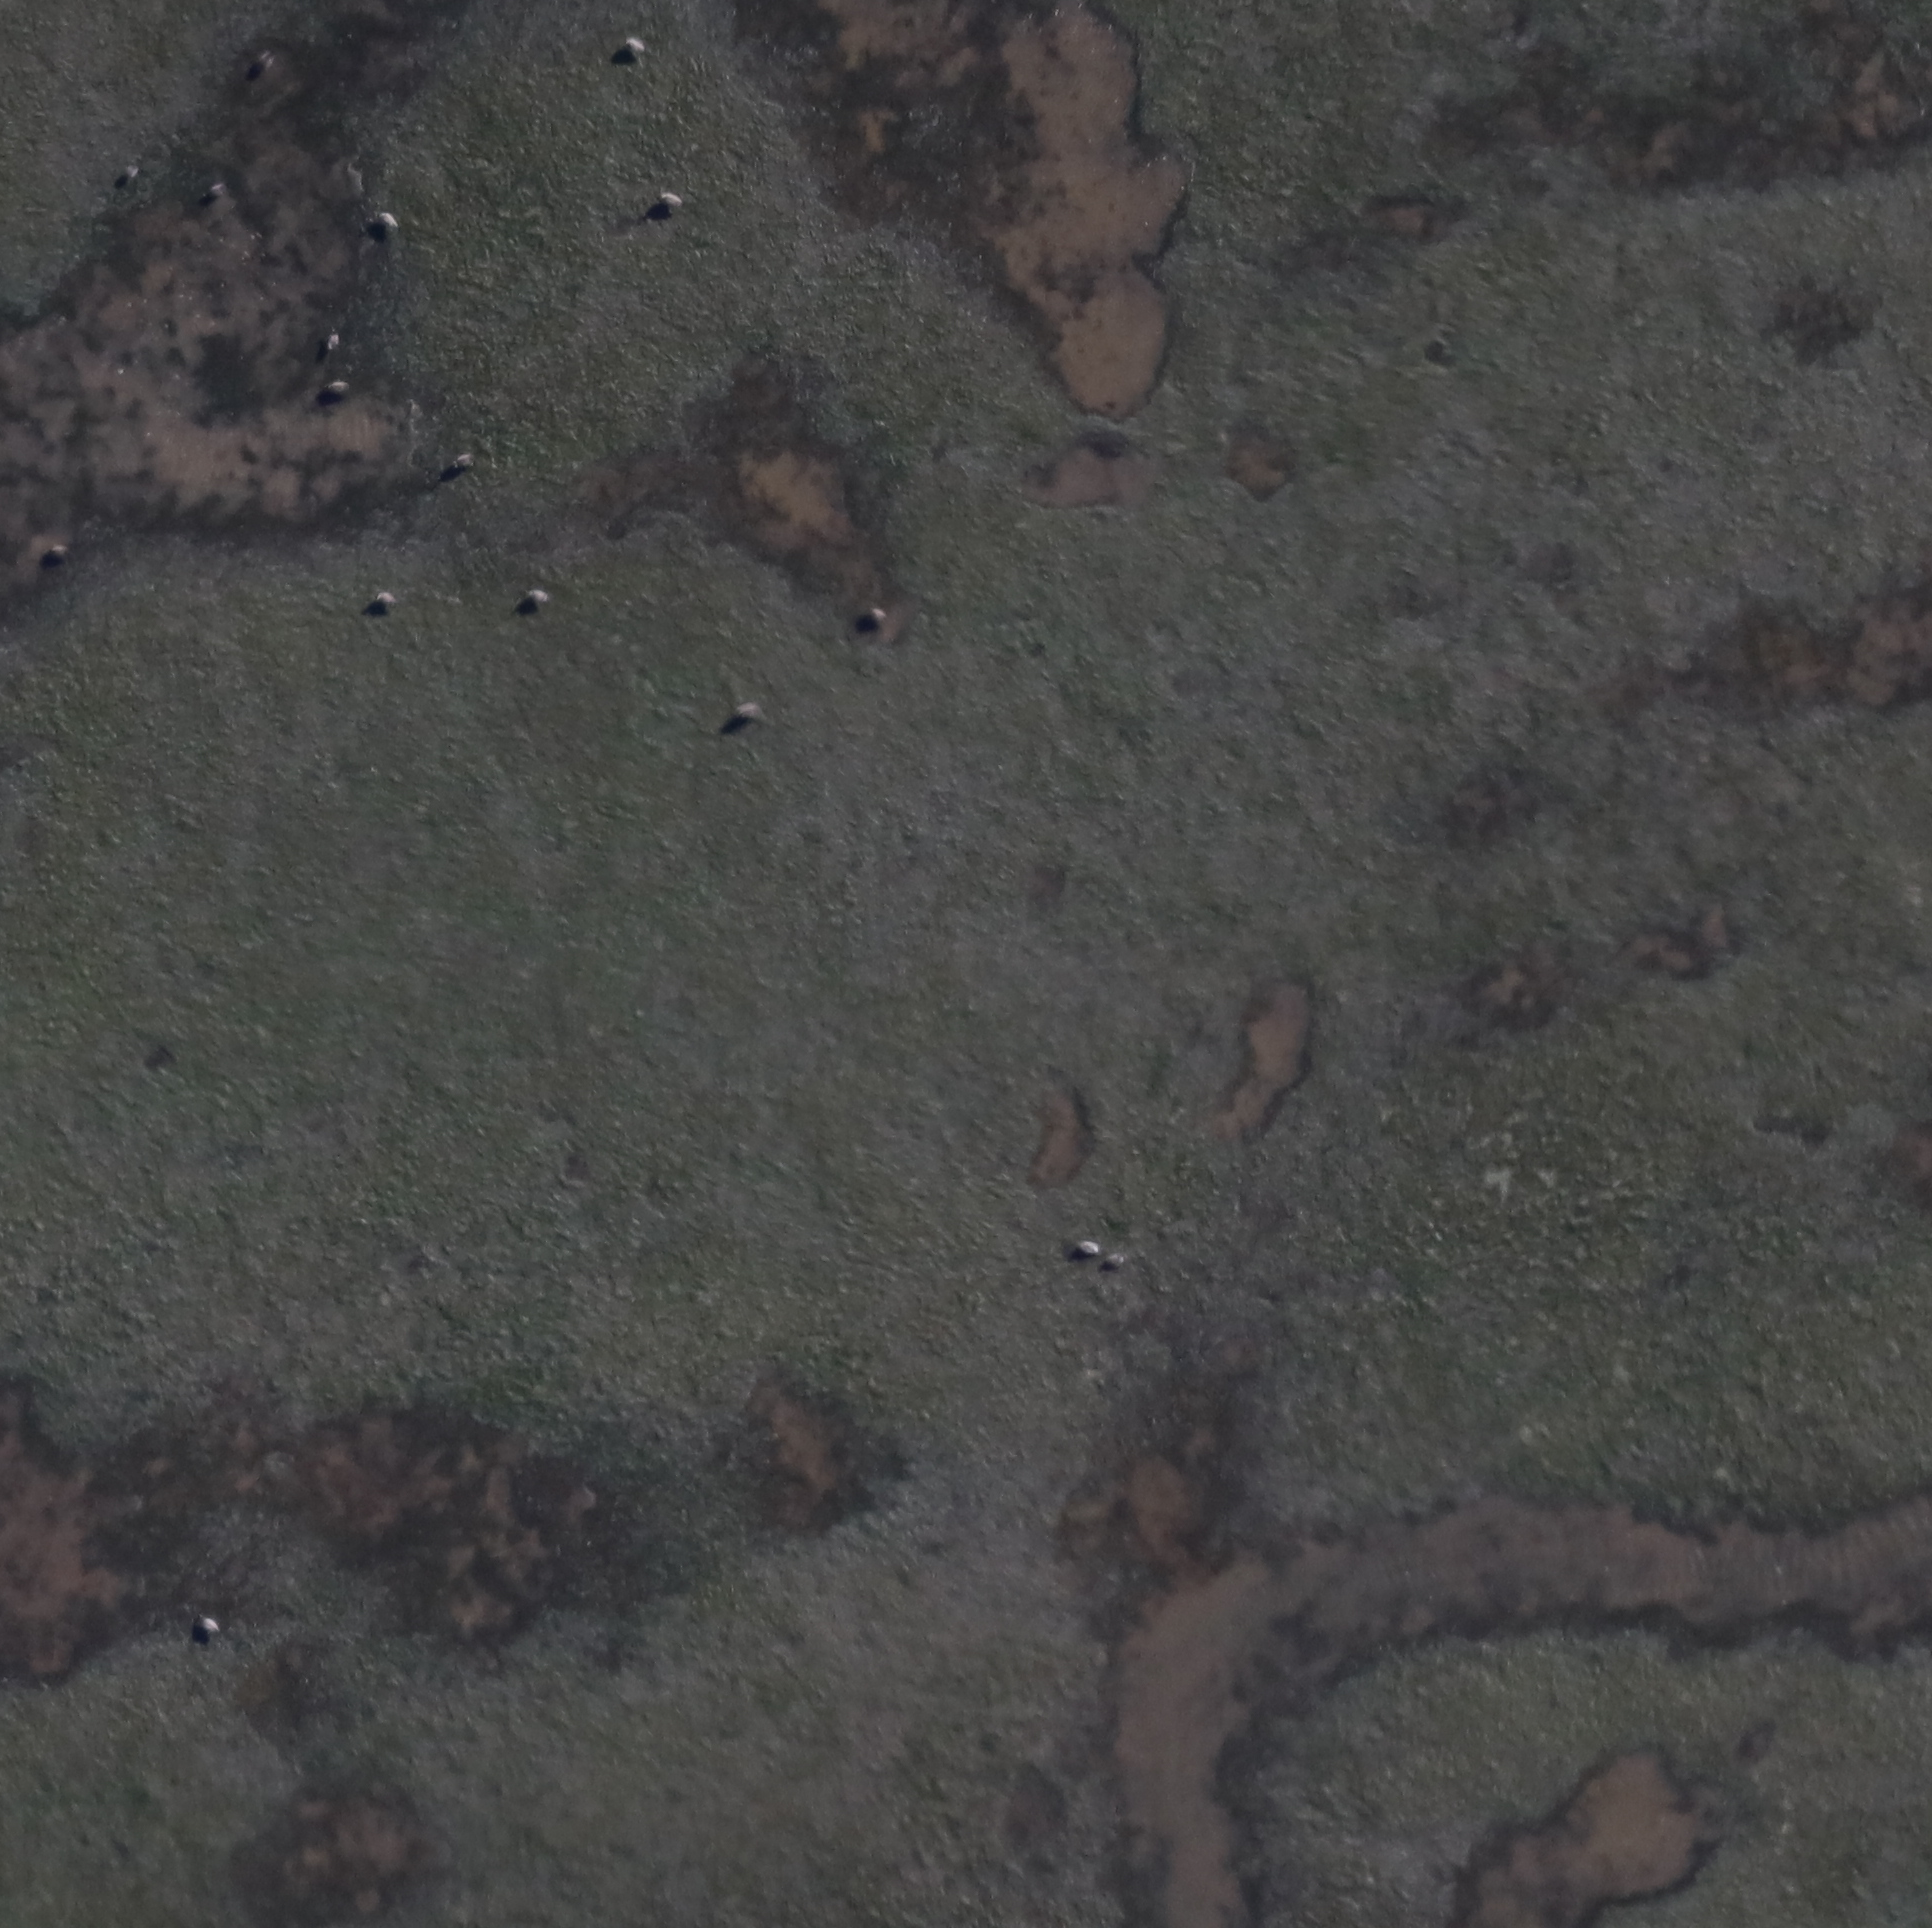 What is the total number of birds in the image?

17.